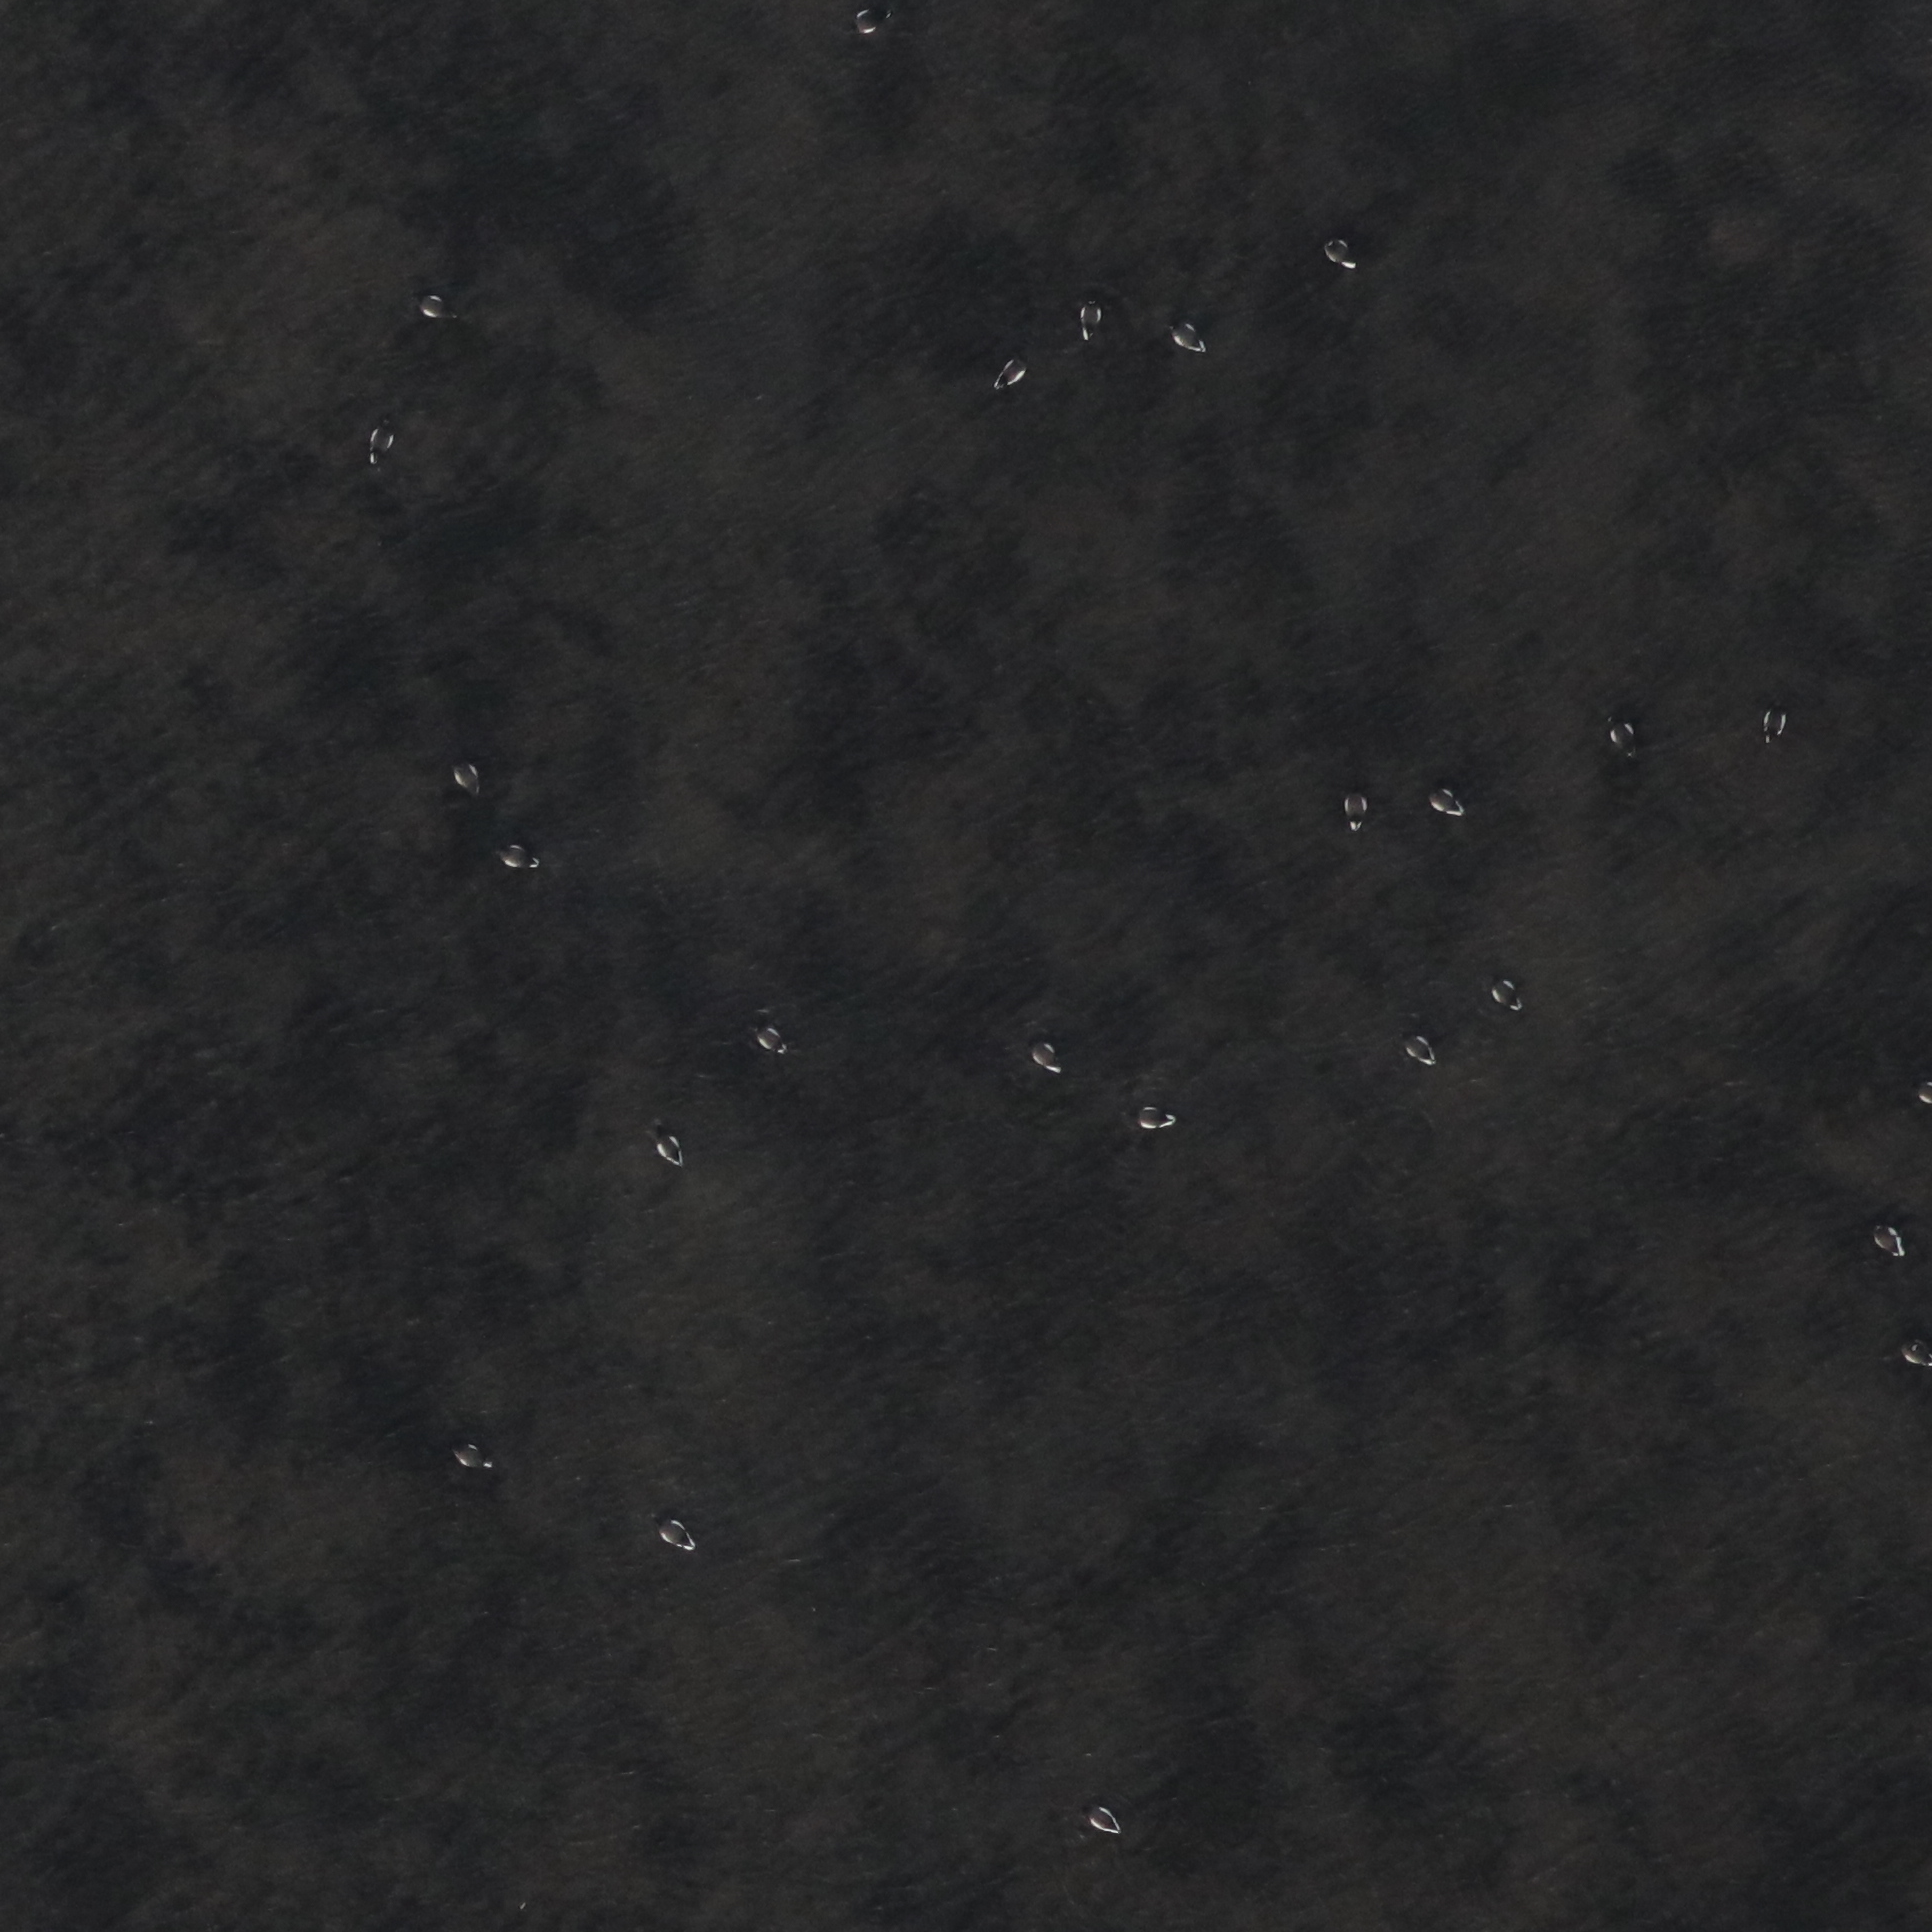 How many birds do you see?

25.